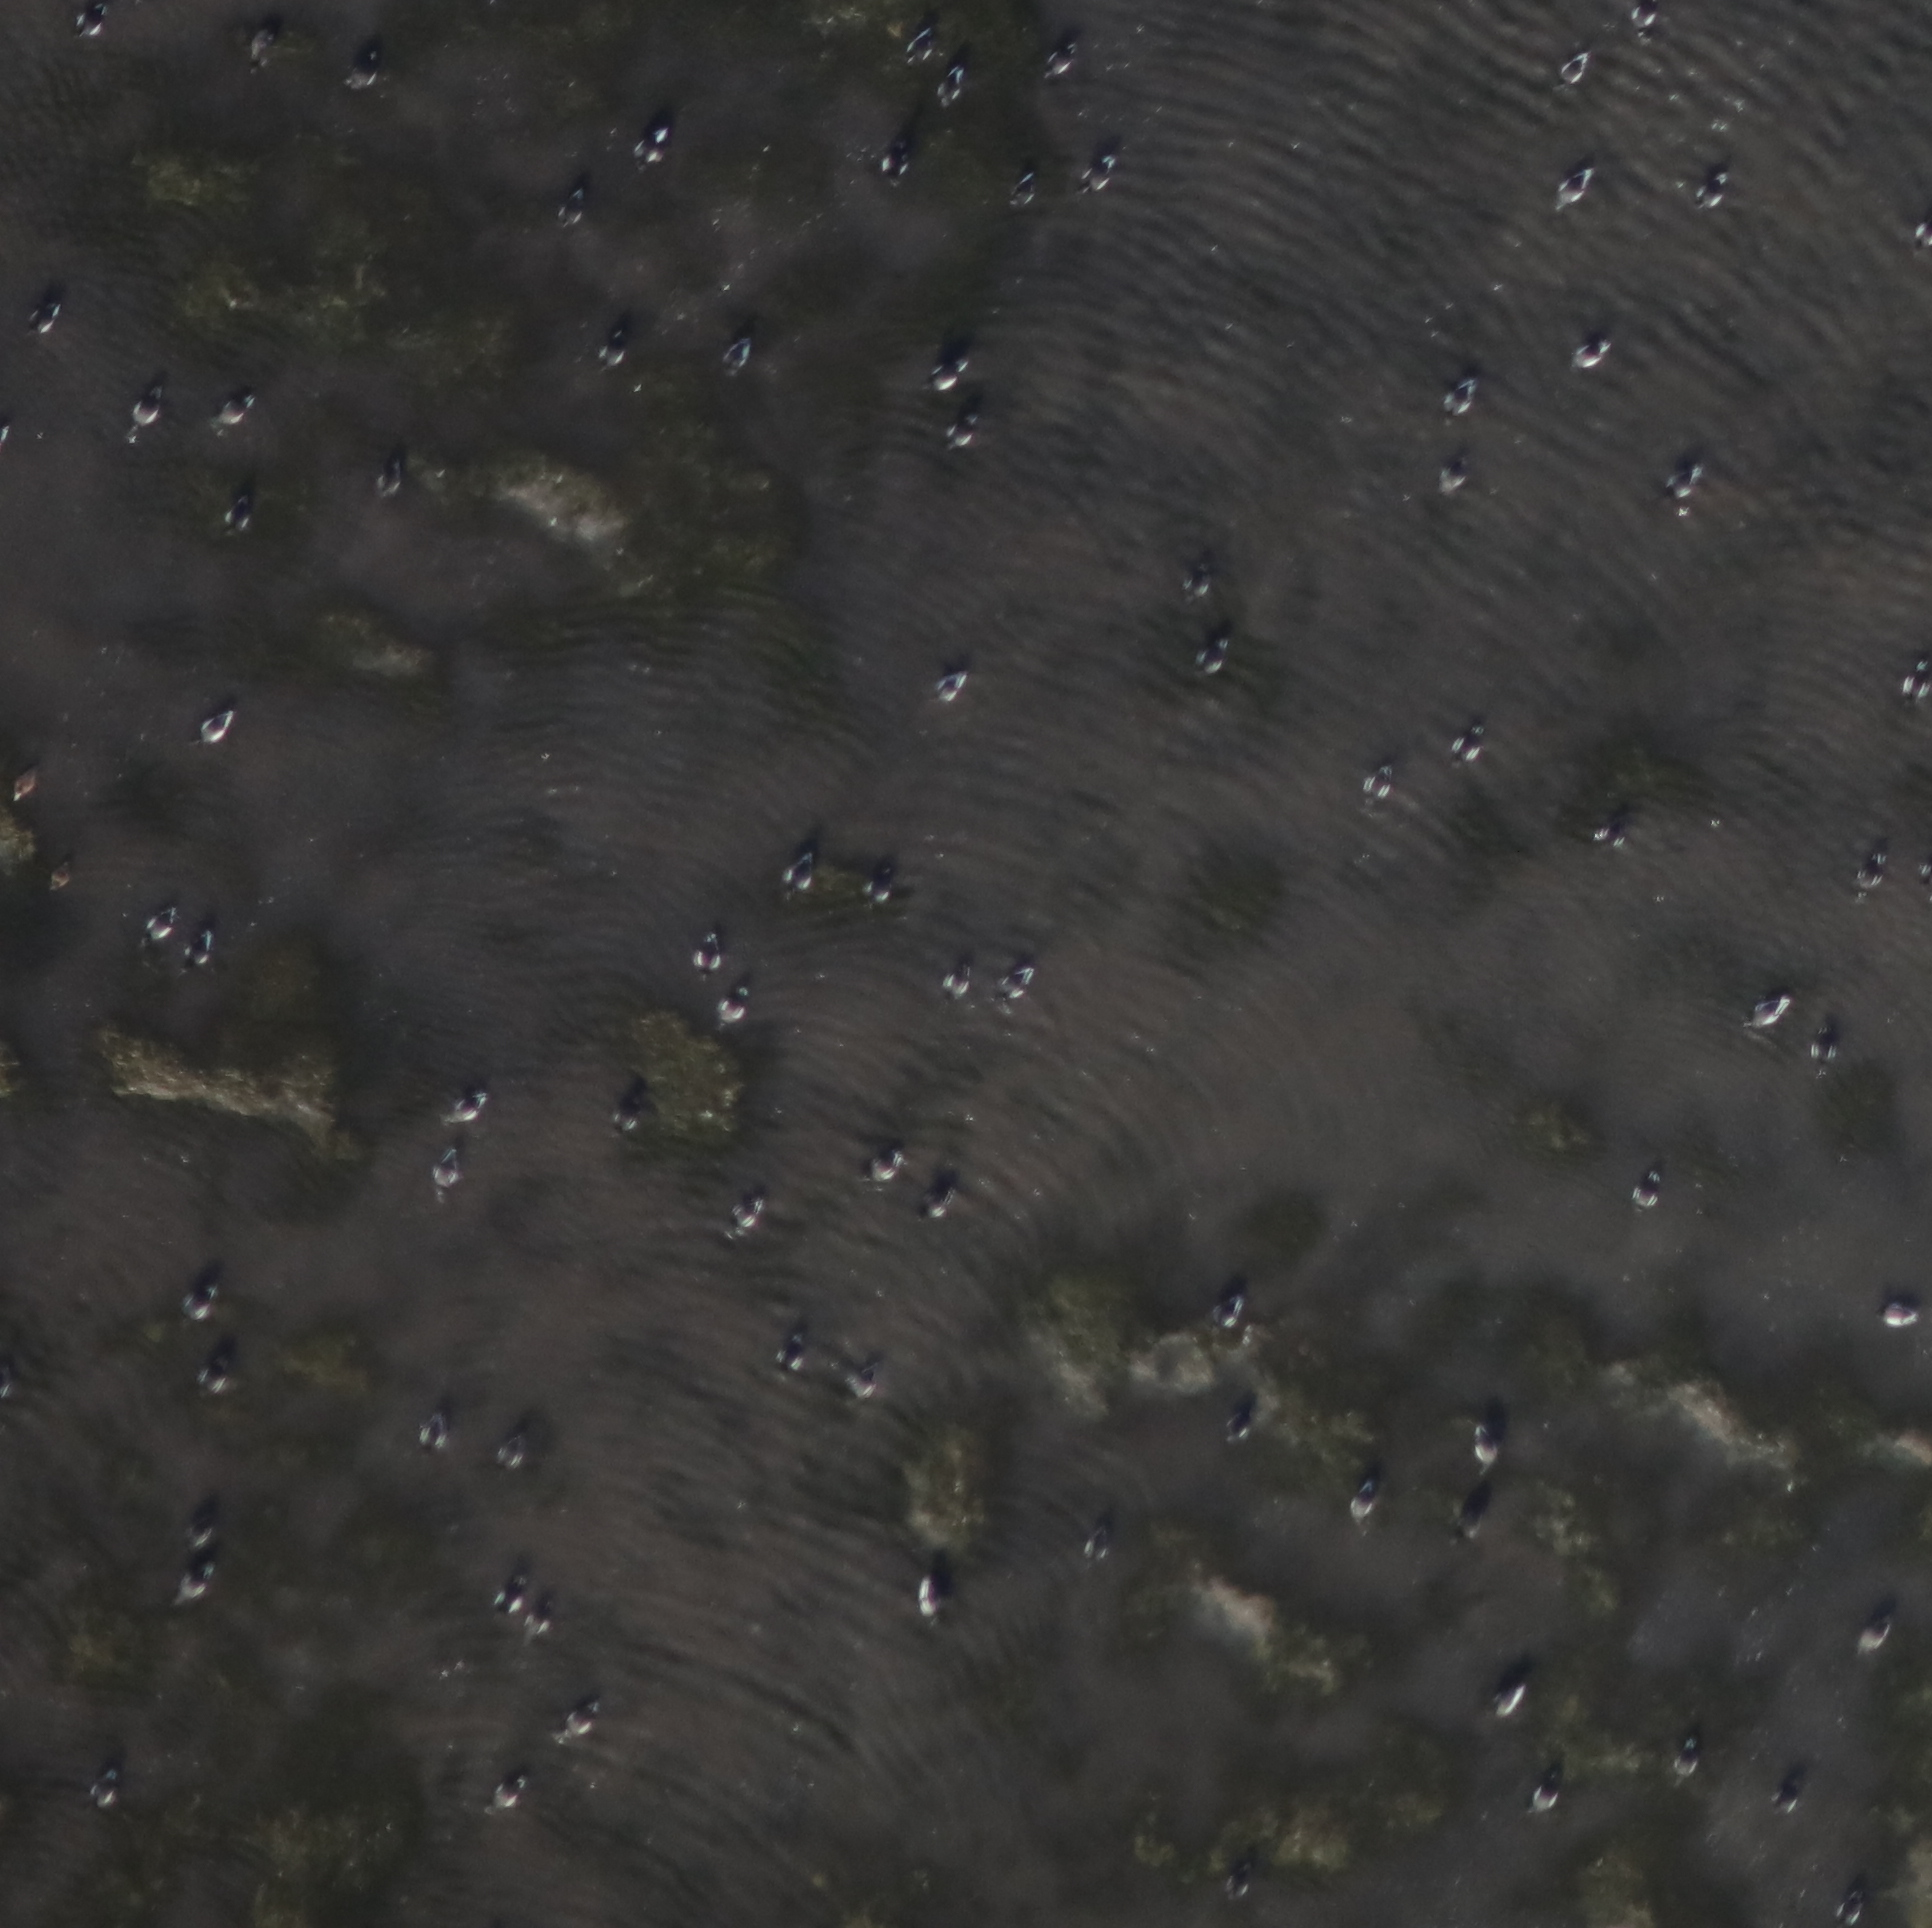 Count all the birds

86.